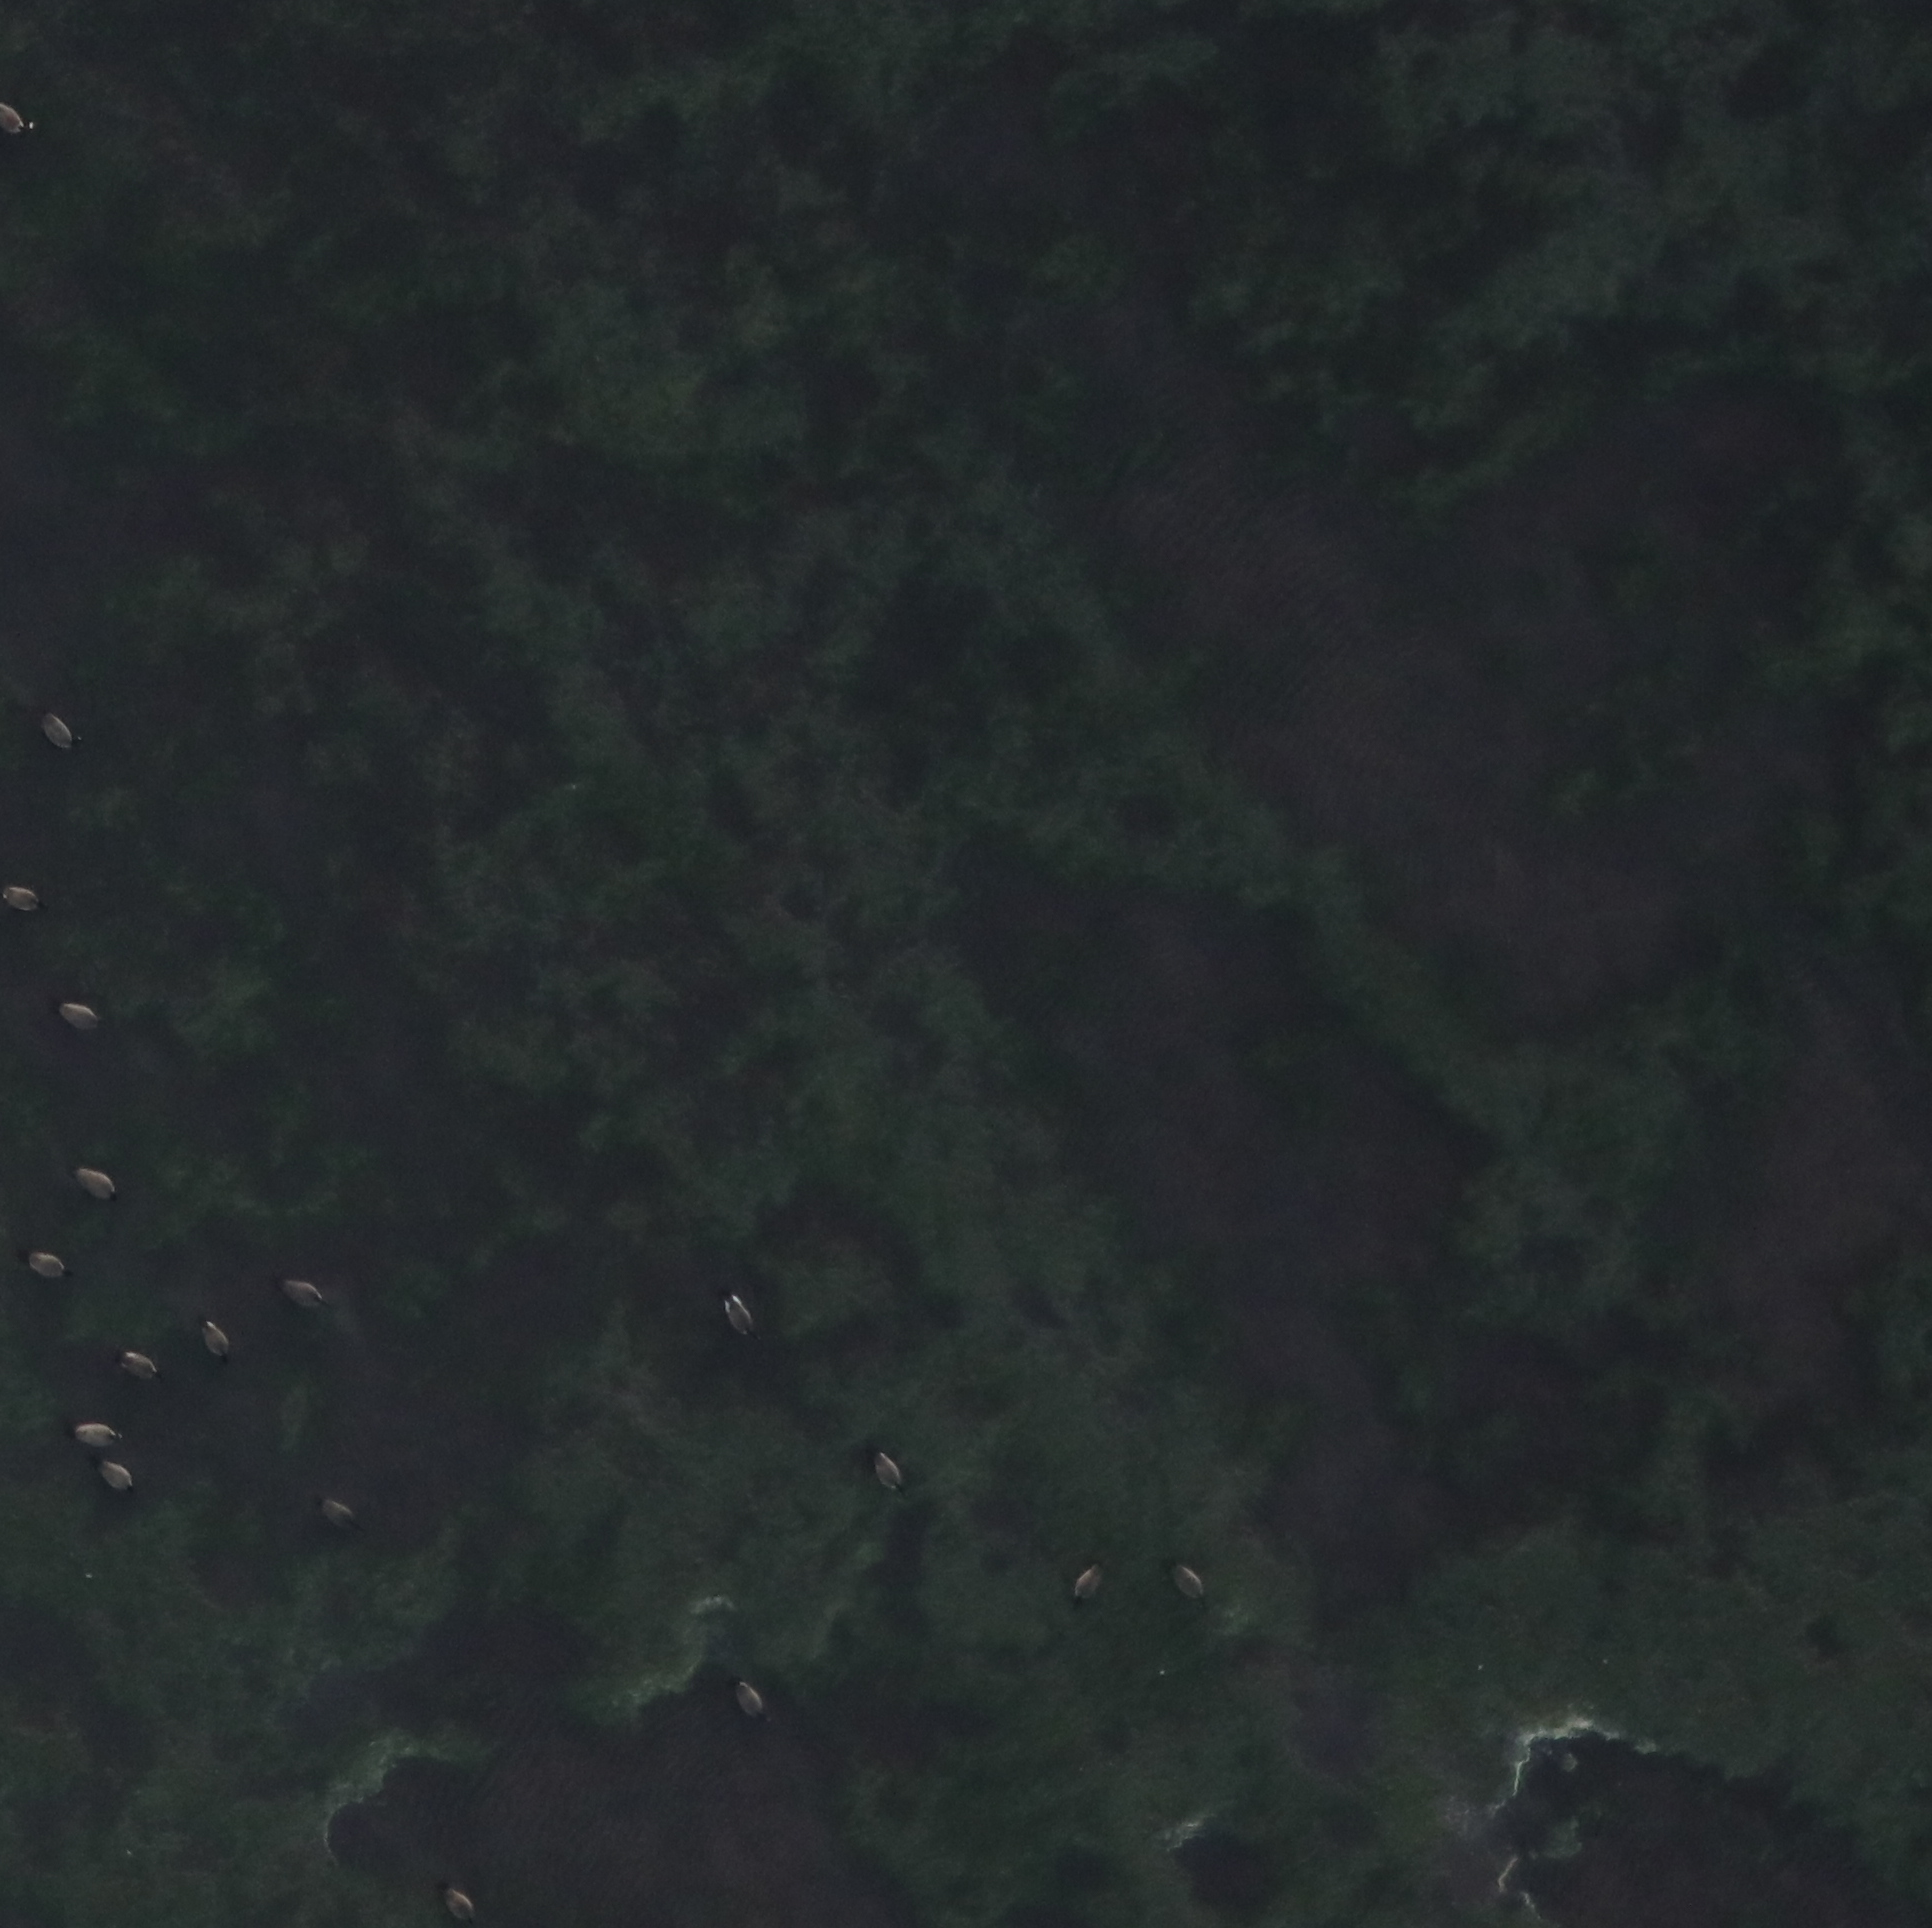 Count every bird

18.